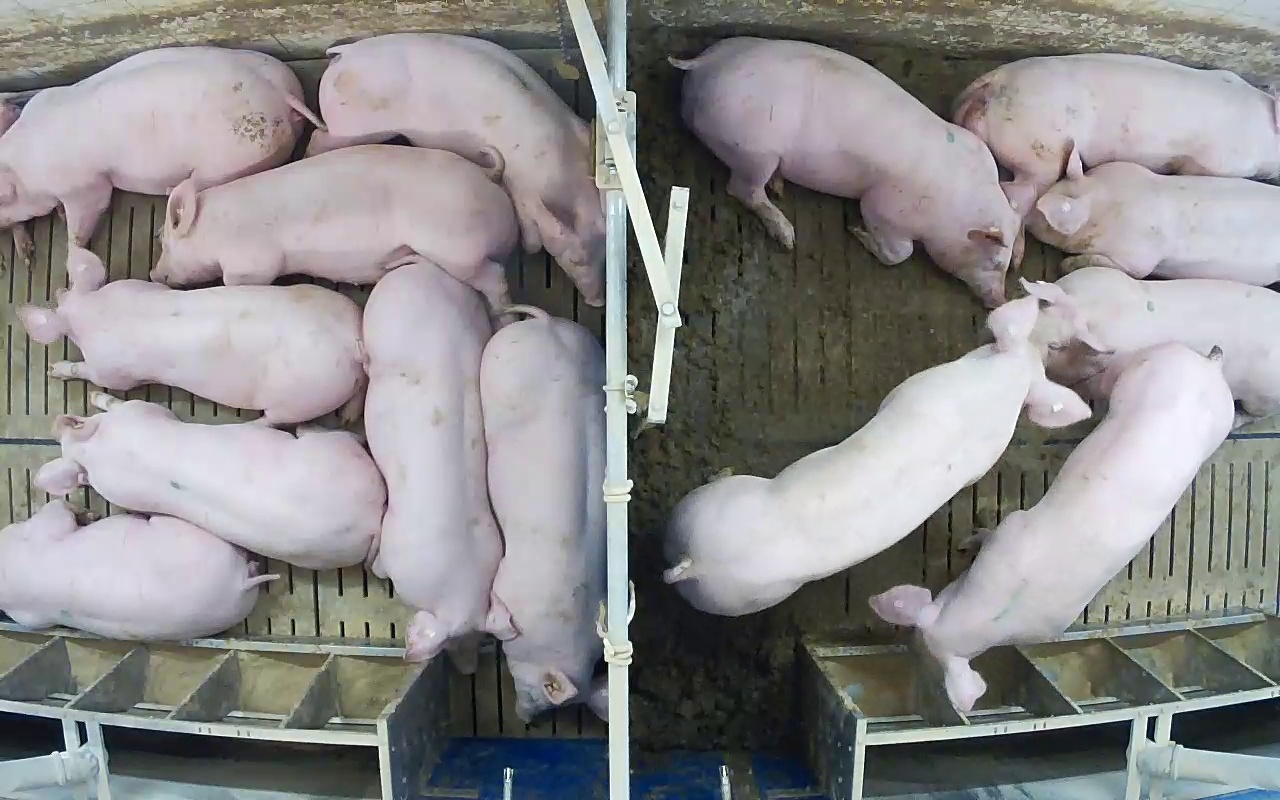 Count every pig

14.